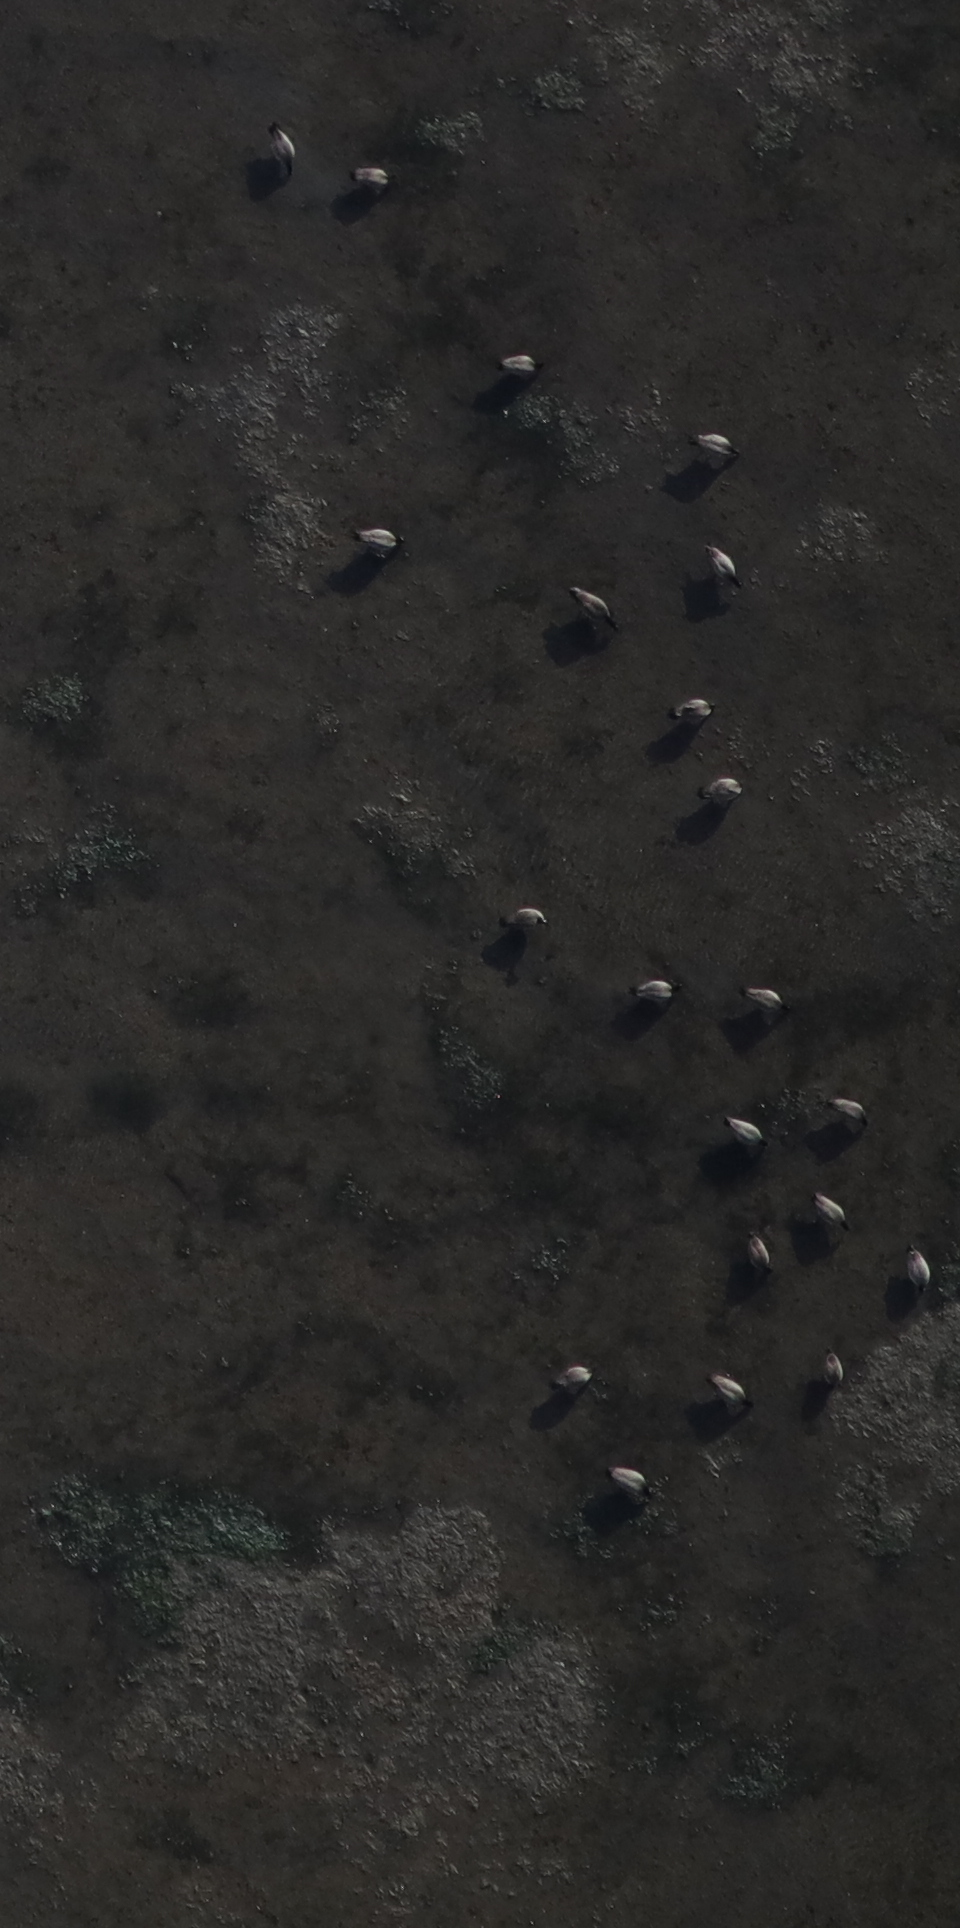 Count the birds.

21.